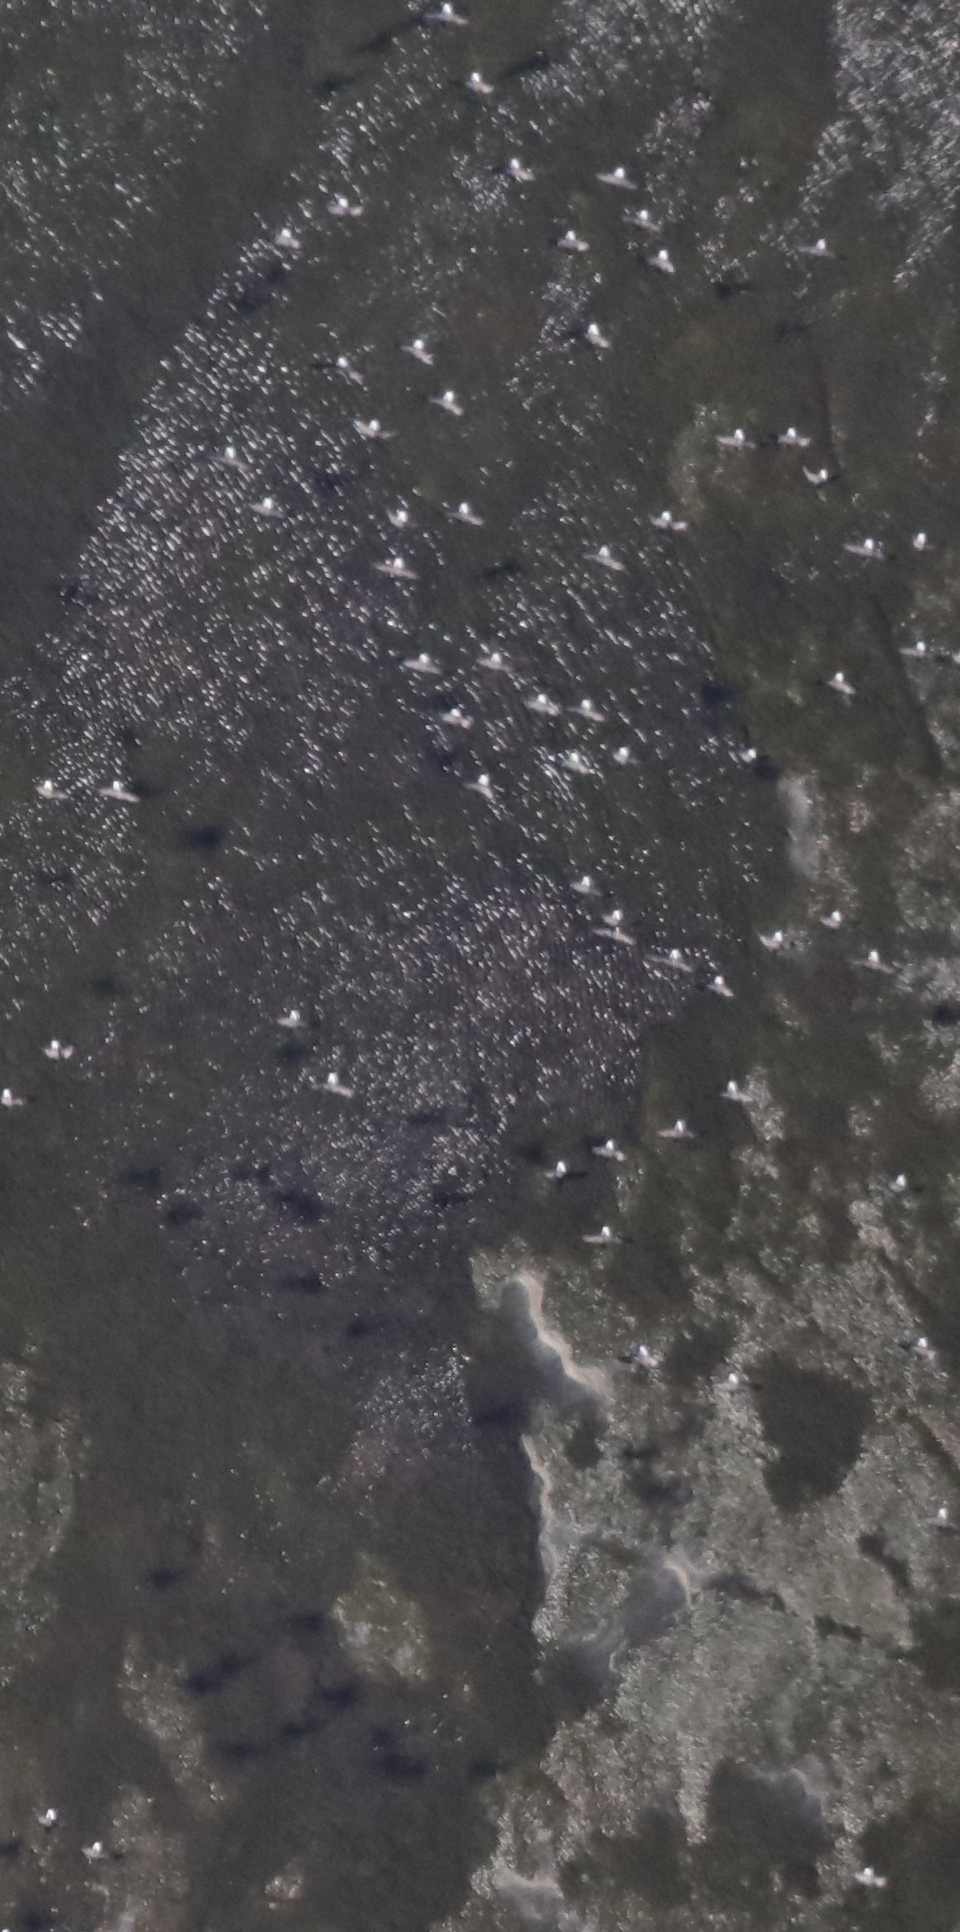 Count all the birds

65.